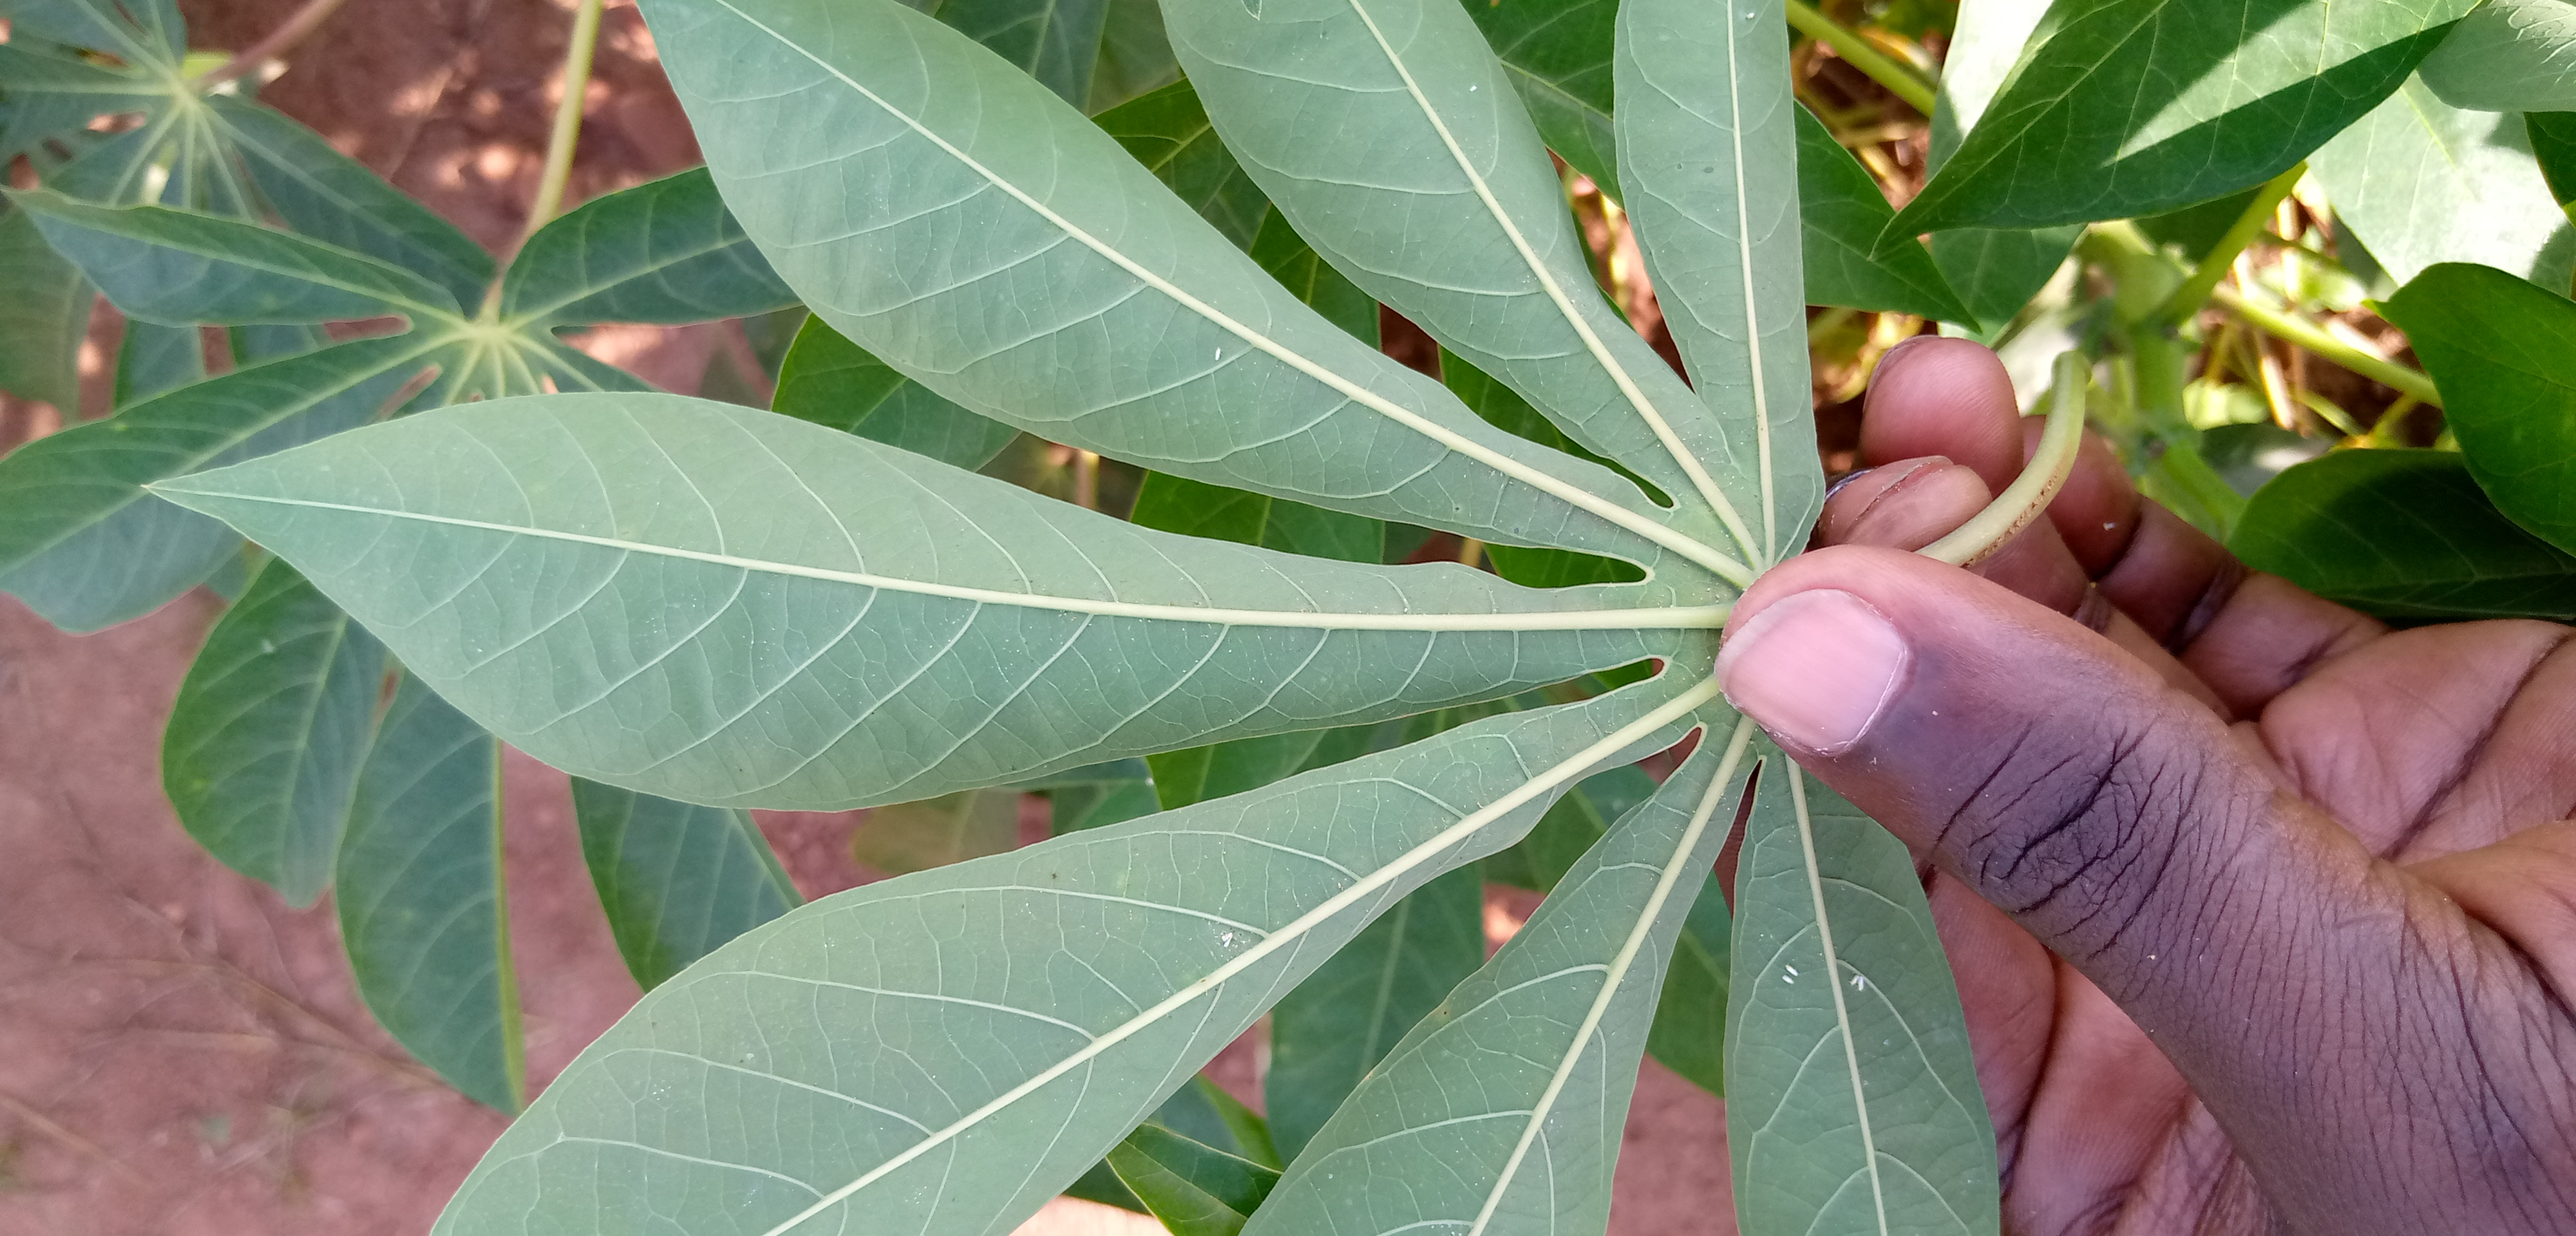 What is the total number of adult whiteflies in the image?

8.